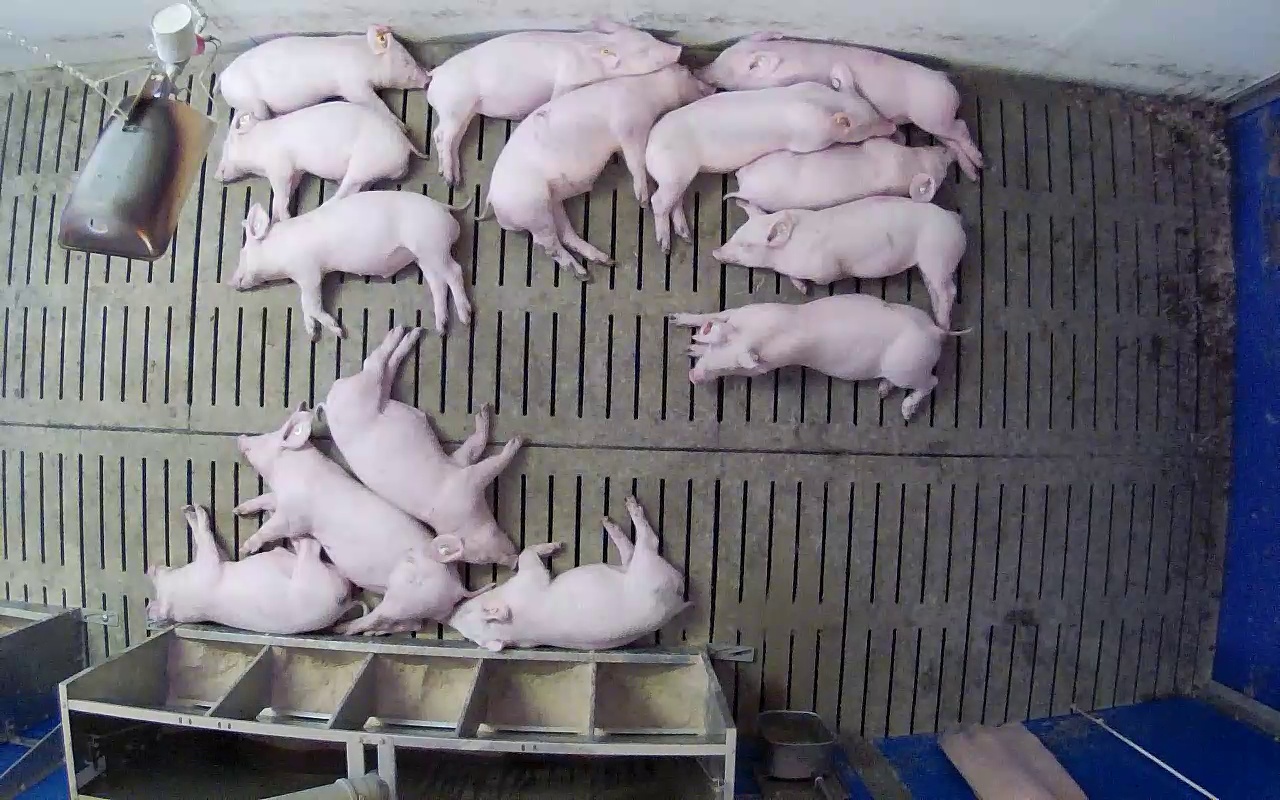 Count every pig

14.